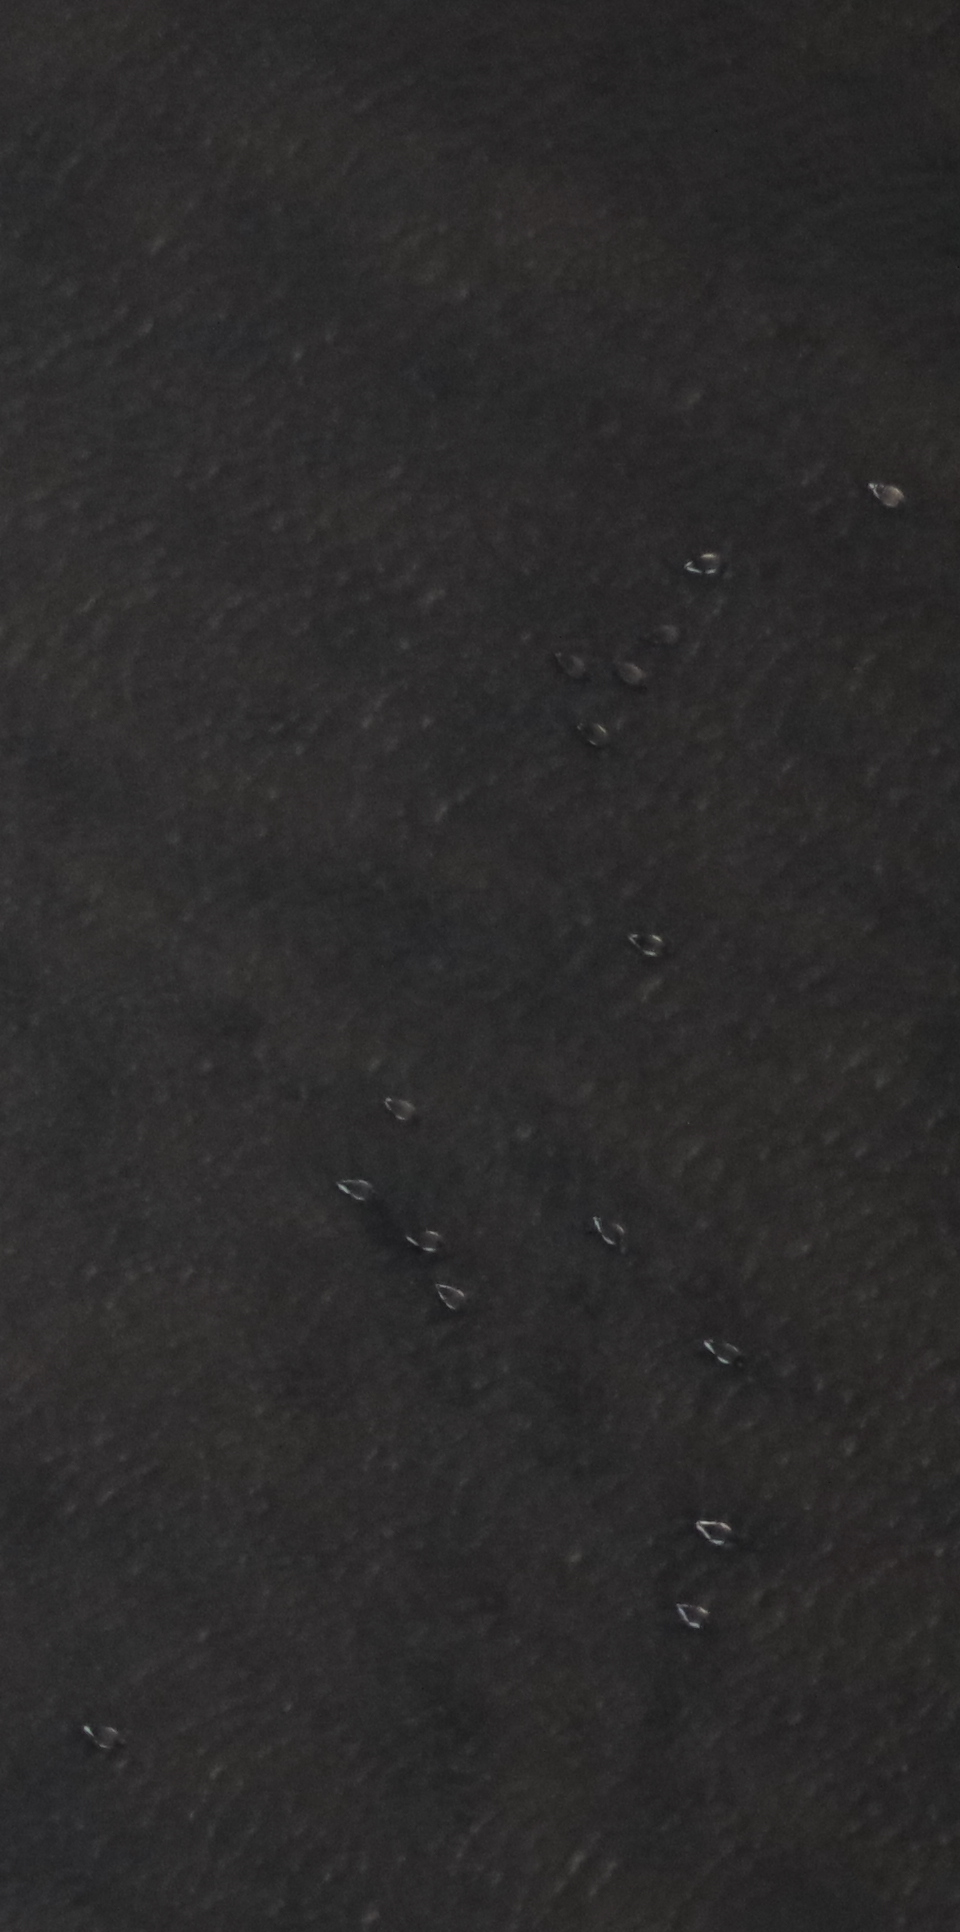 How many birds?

16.